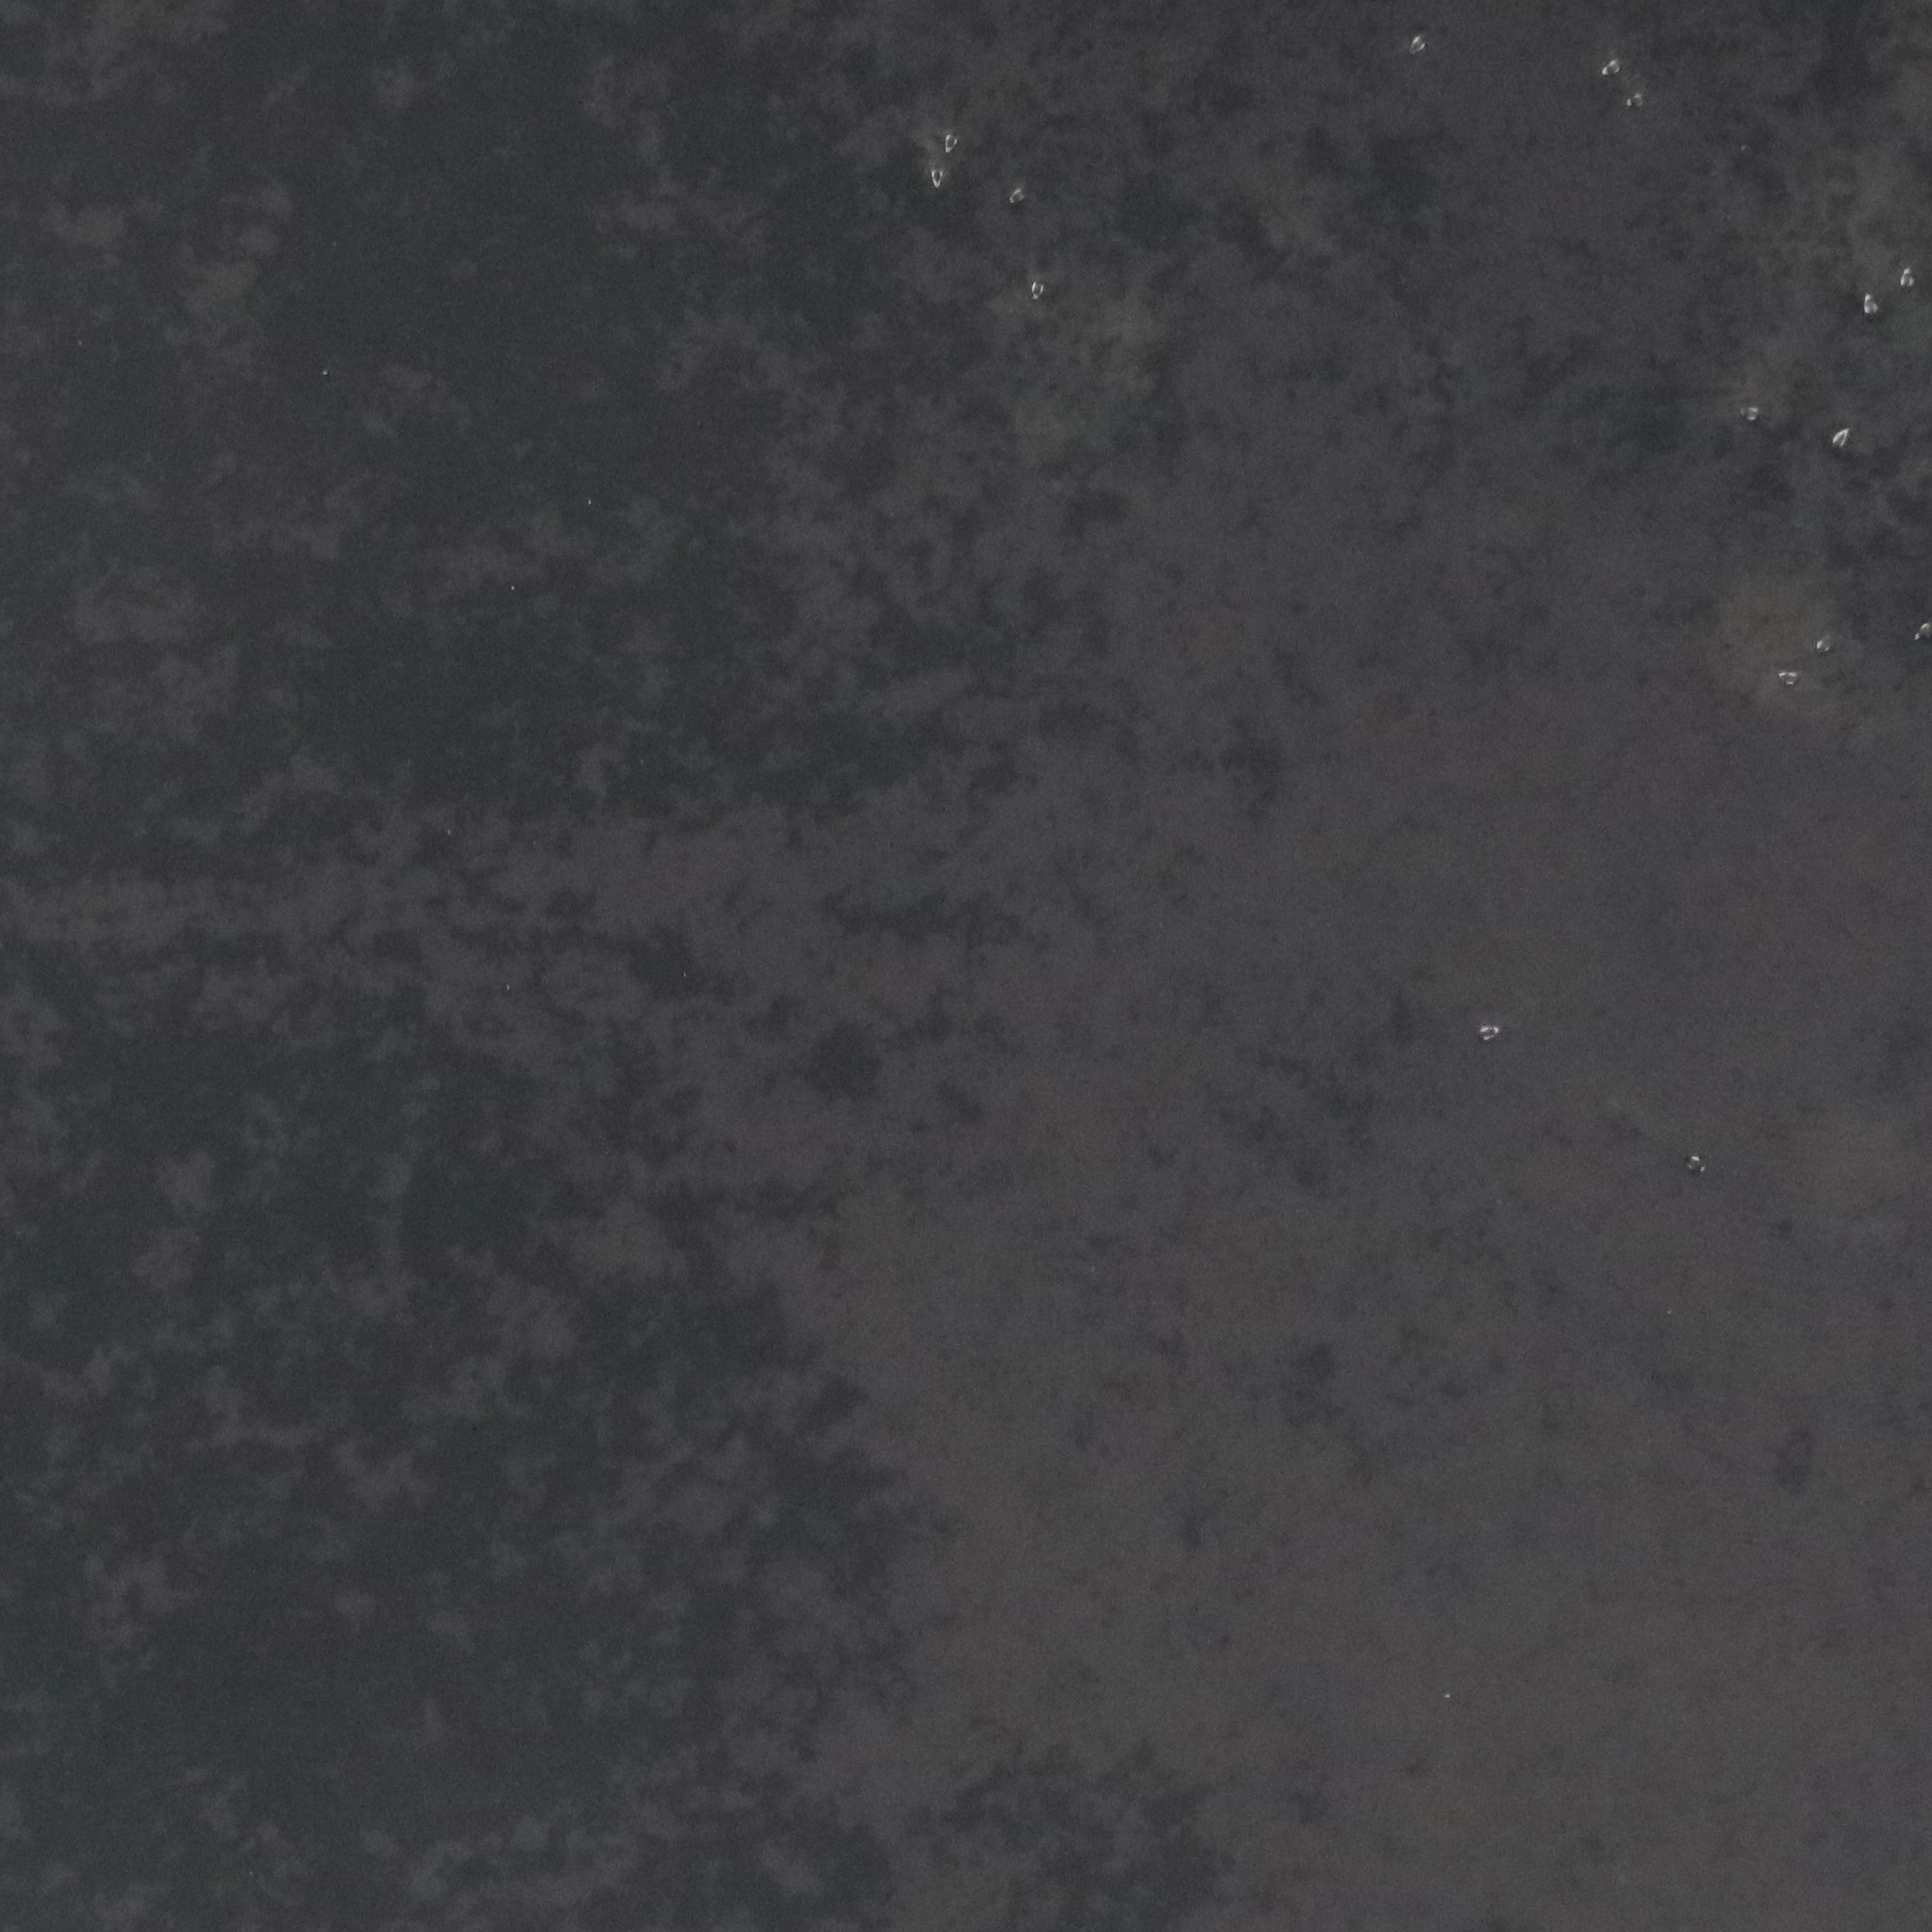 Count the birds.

16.